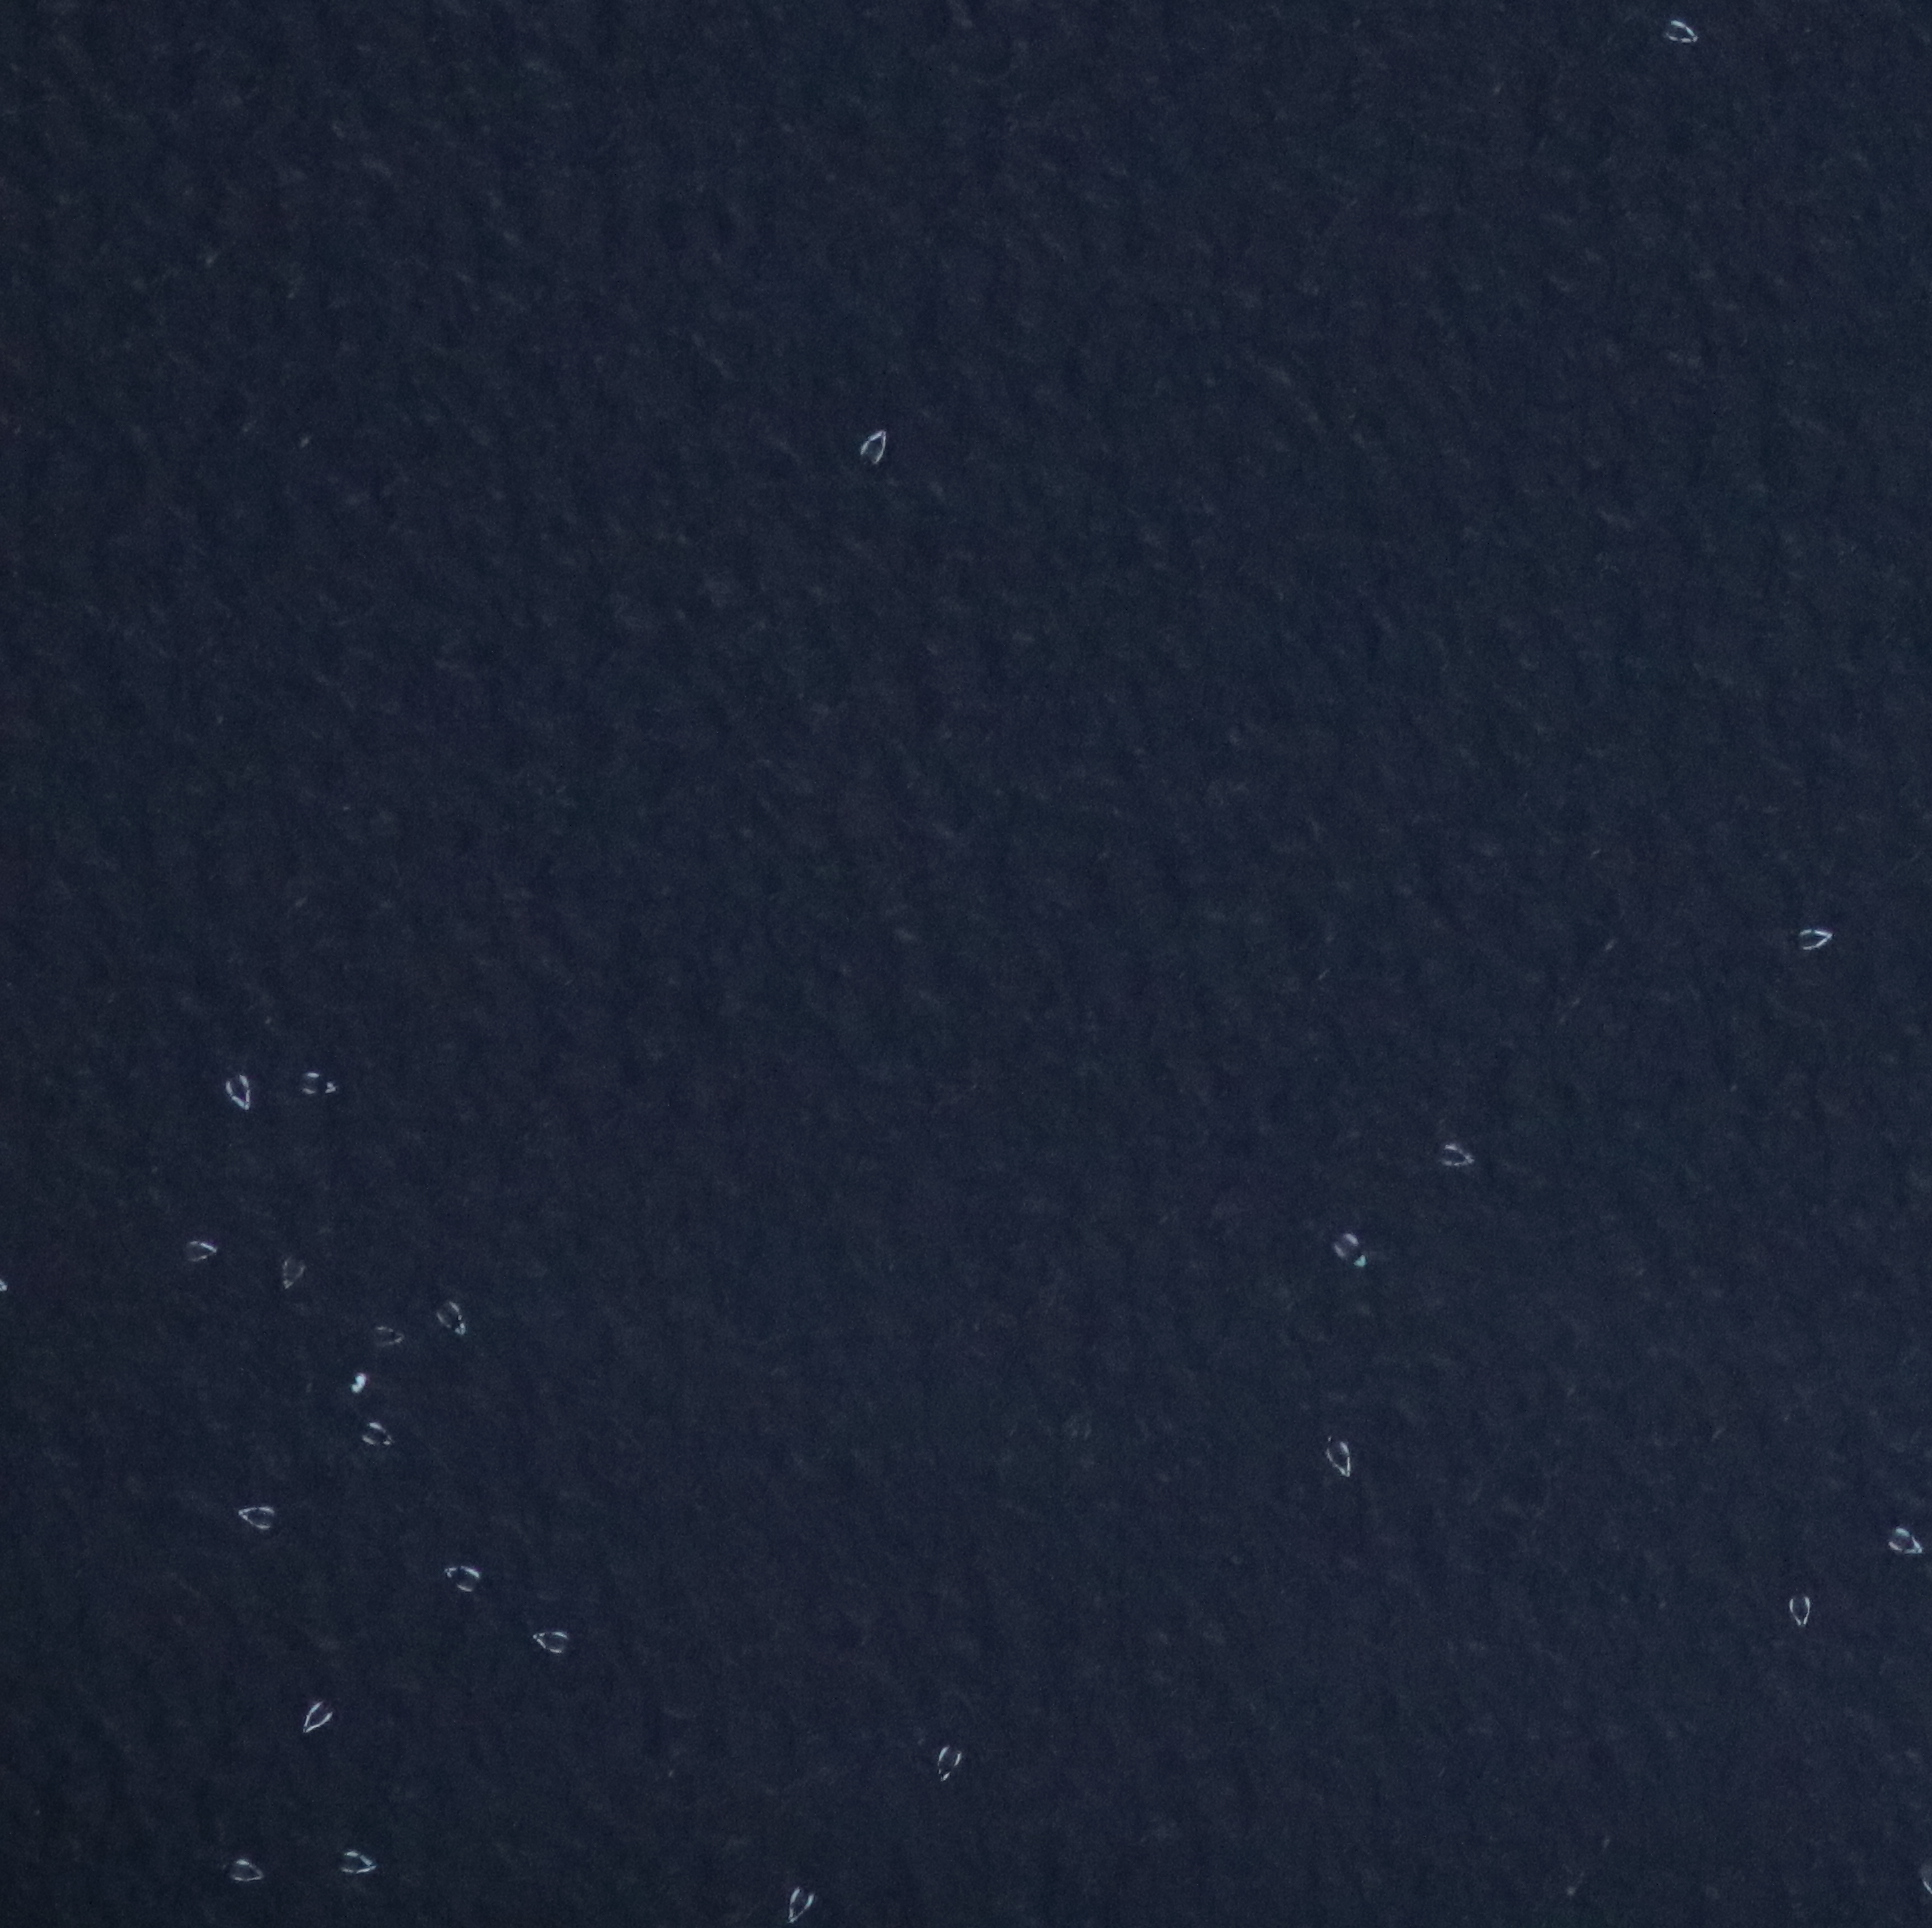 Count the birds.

25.